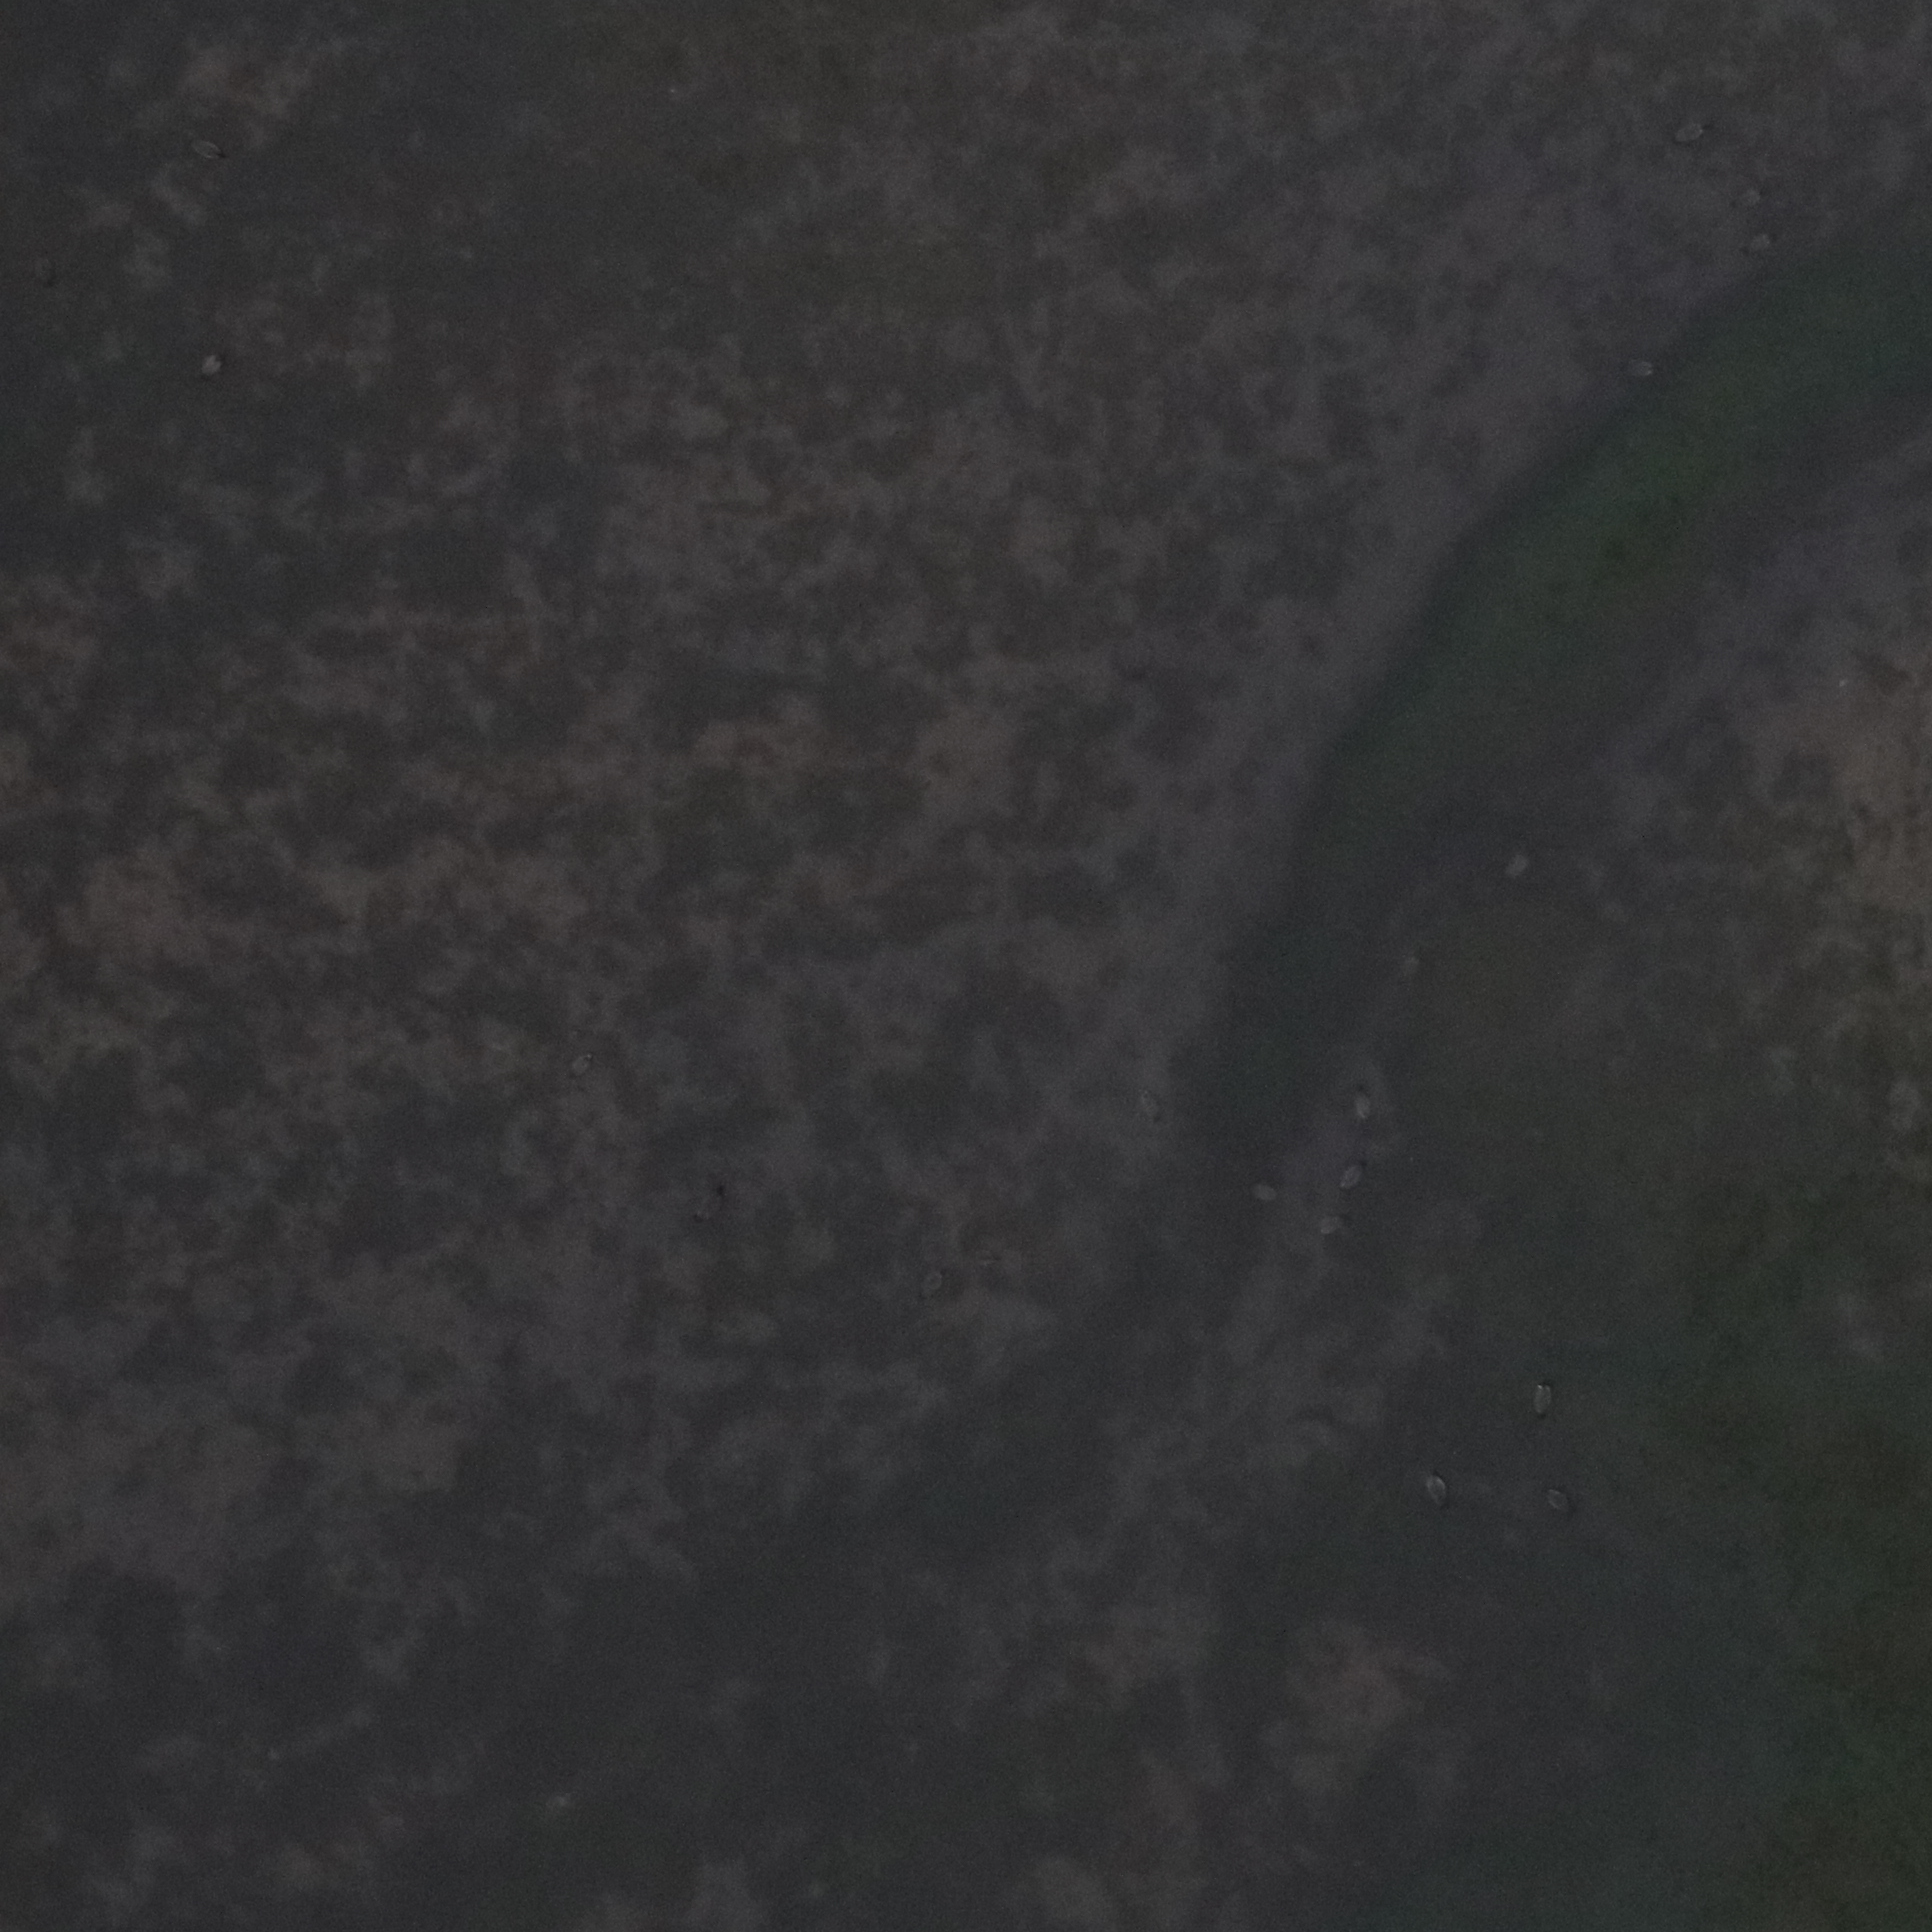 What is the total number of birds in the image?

21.